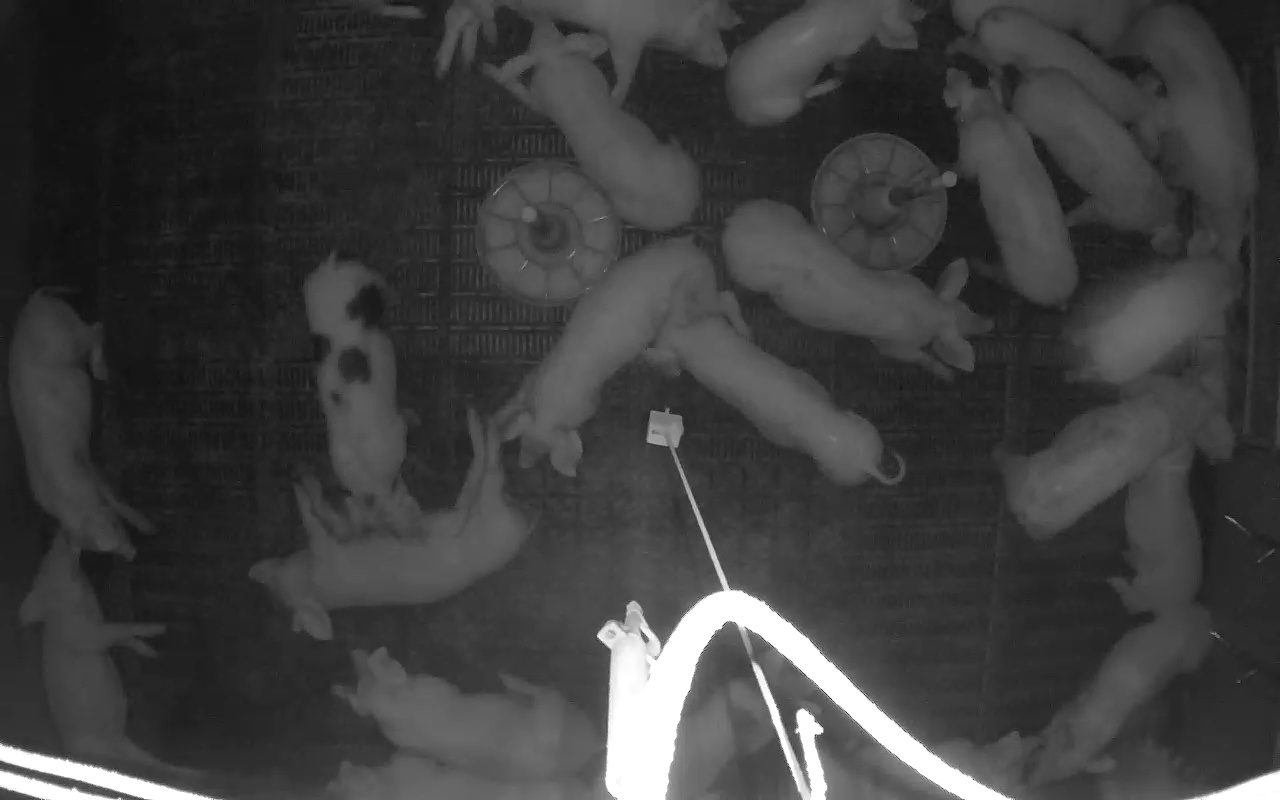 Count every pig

23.